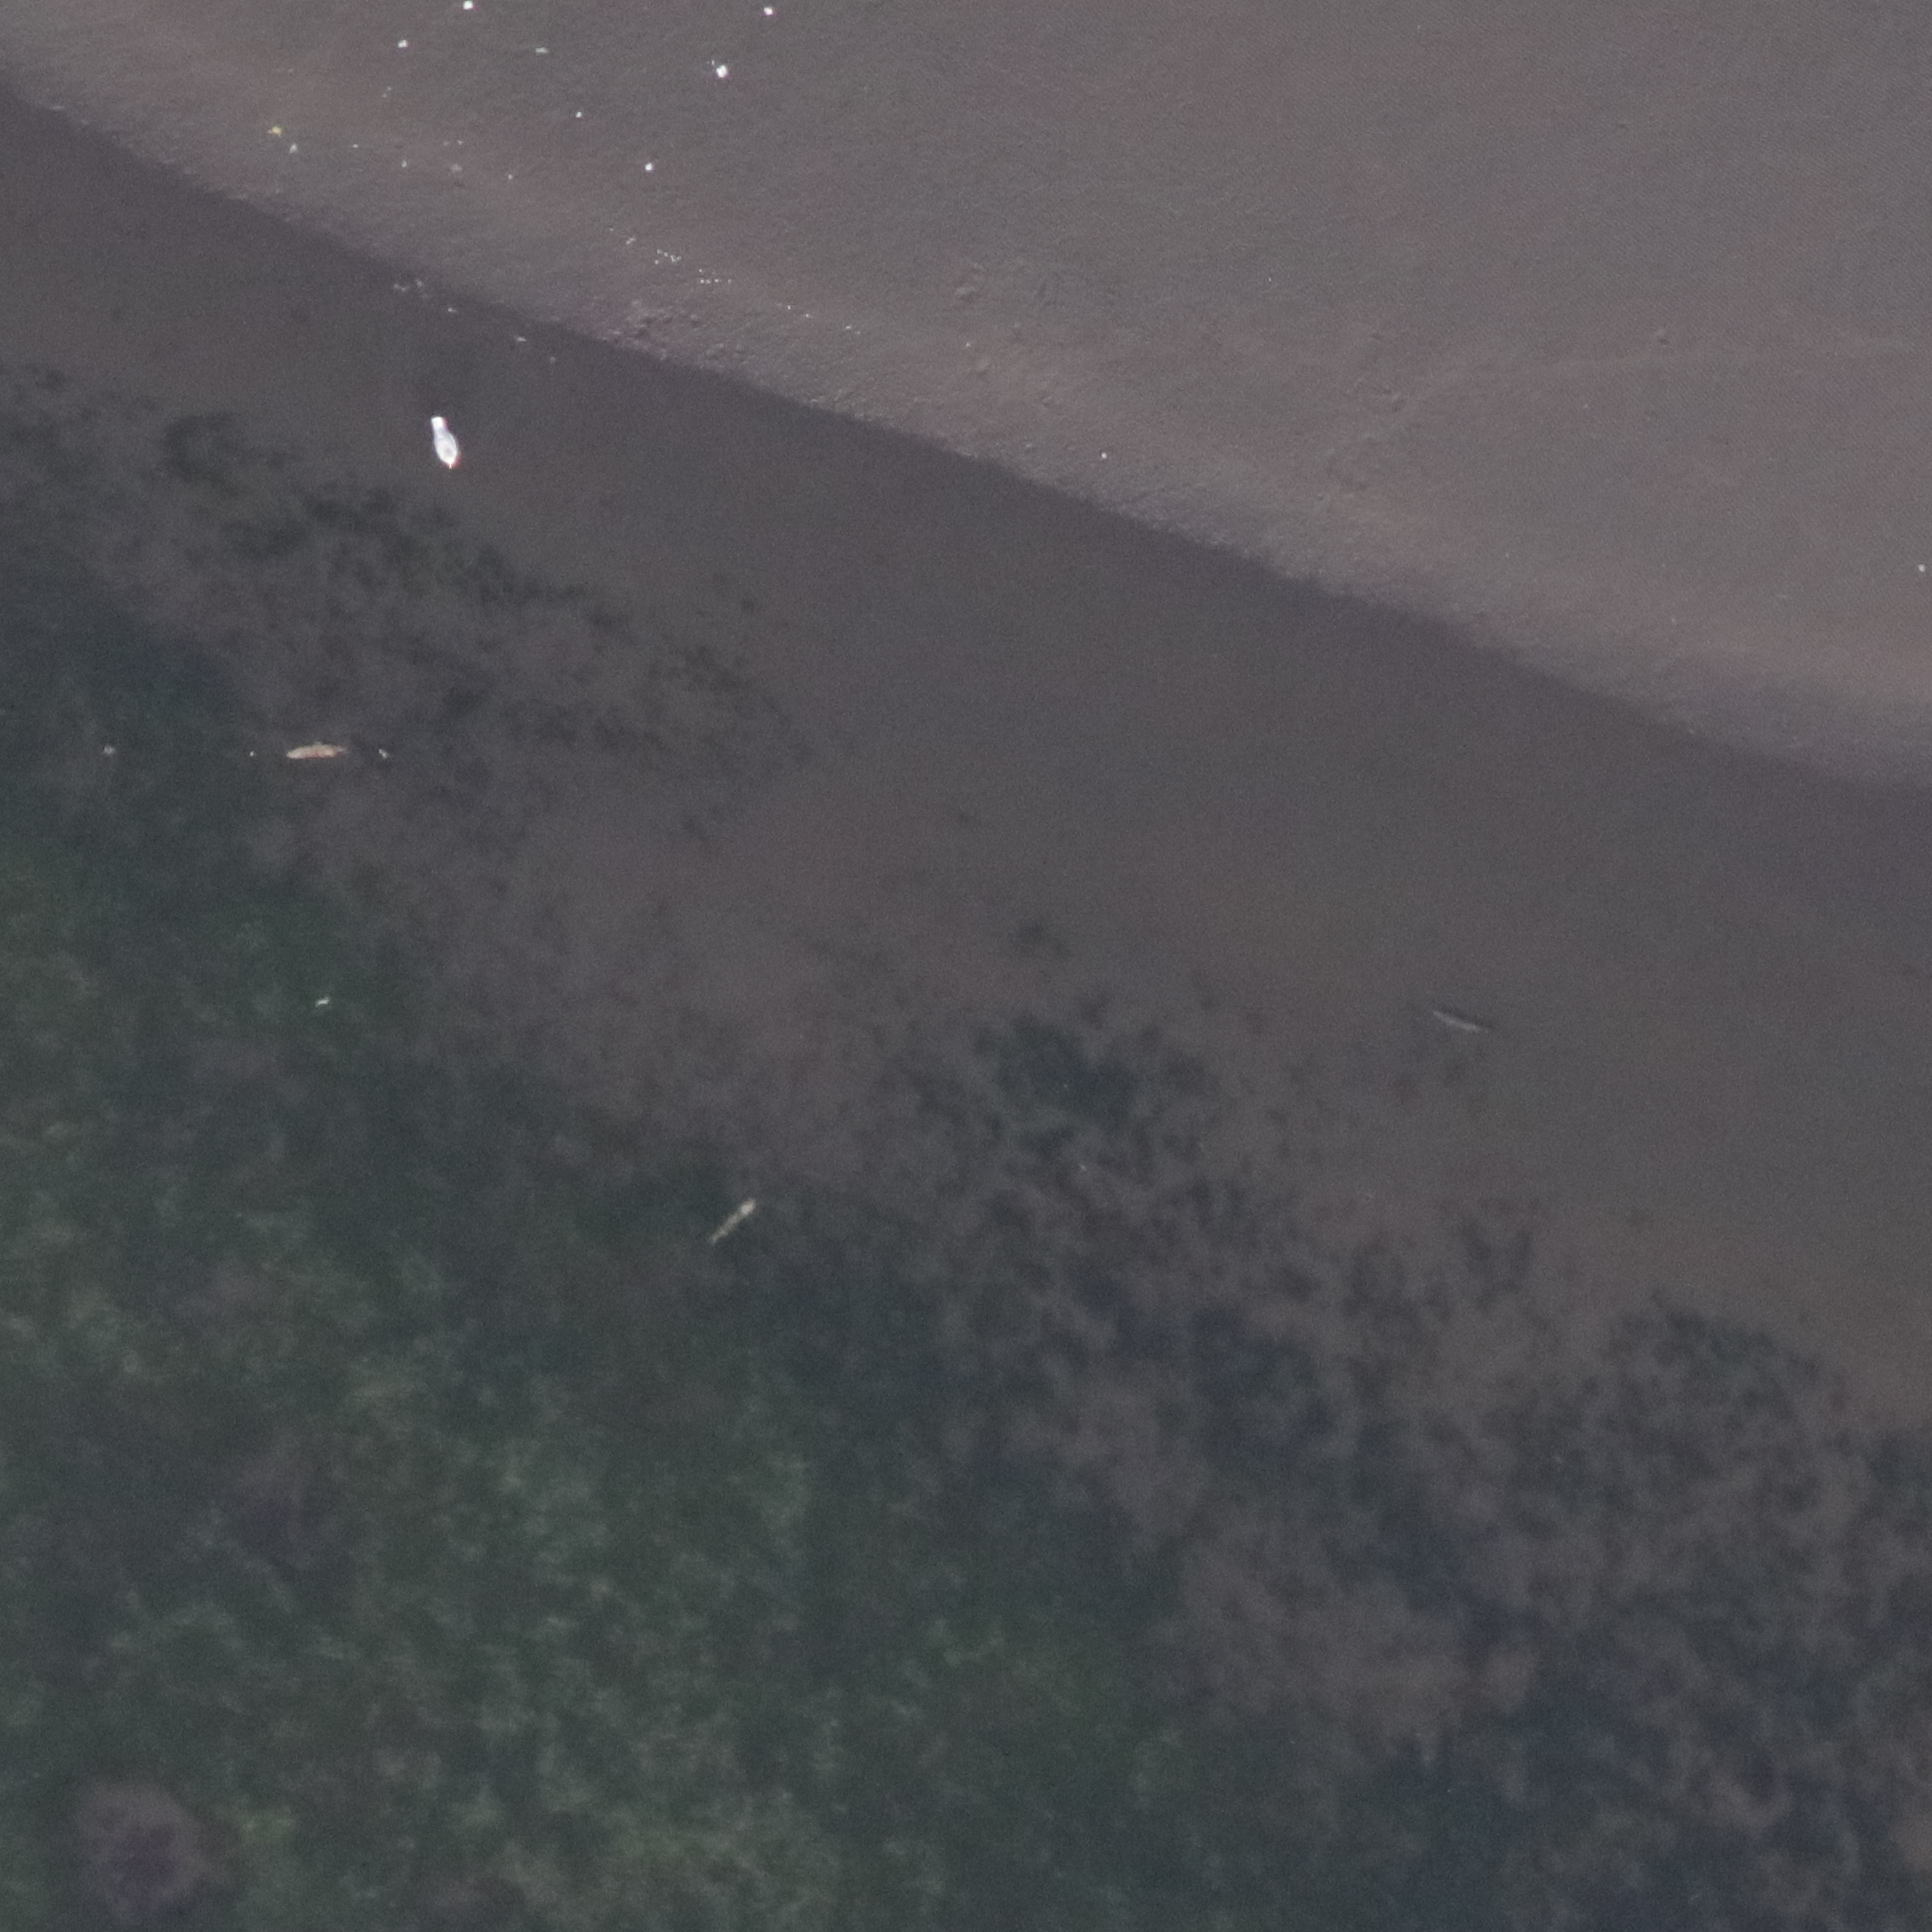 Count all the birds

1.